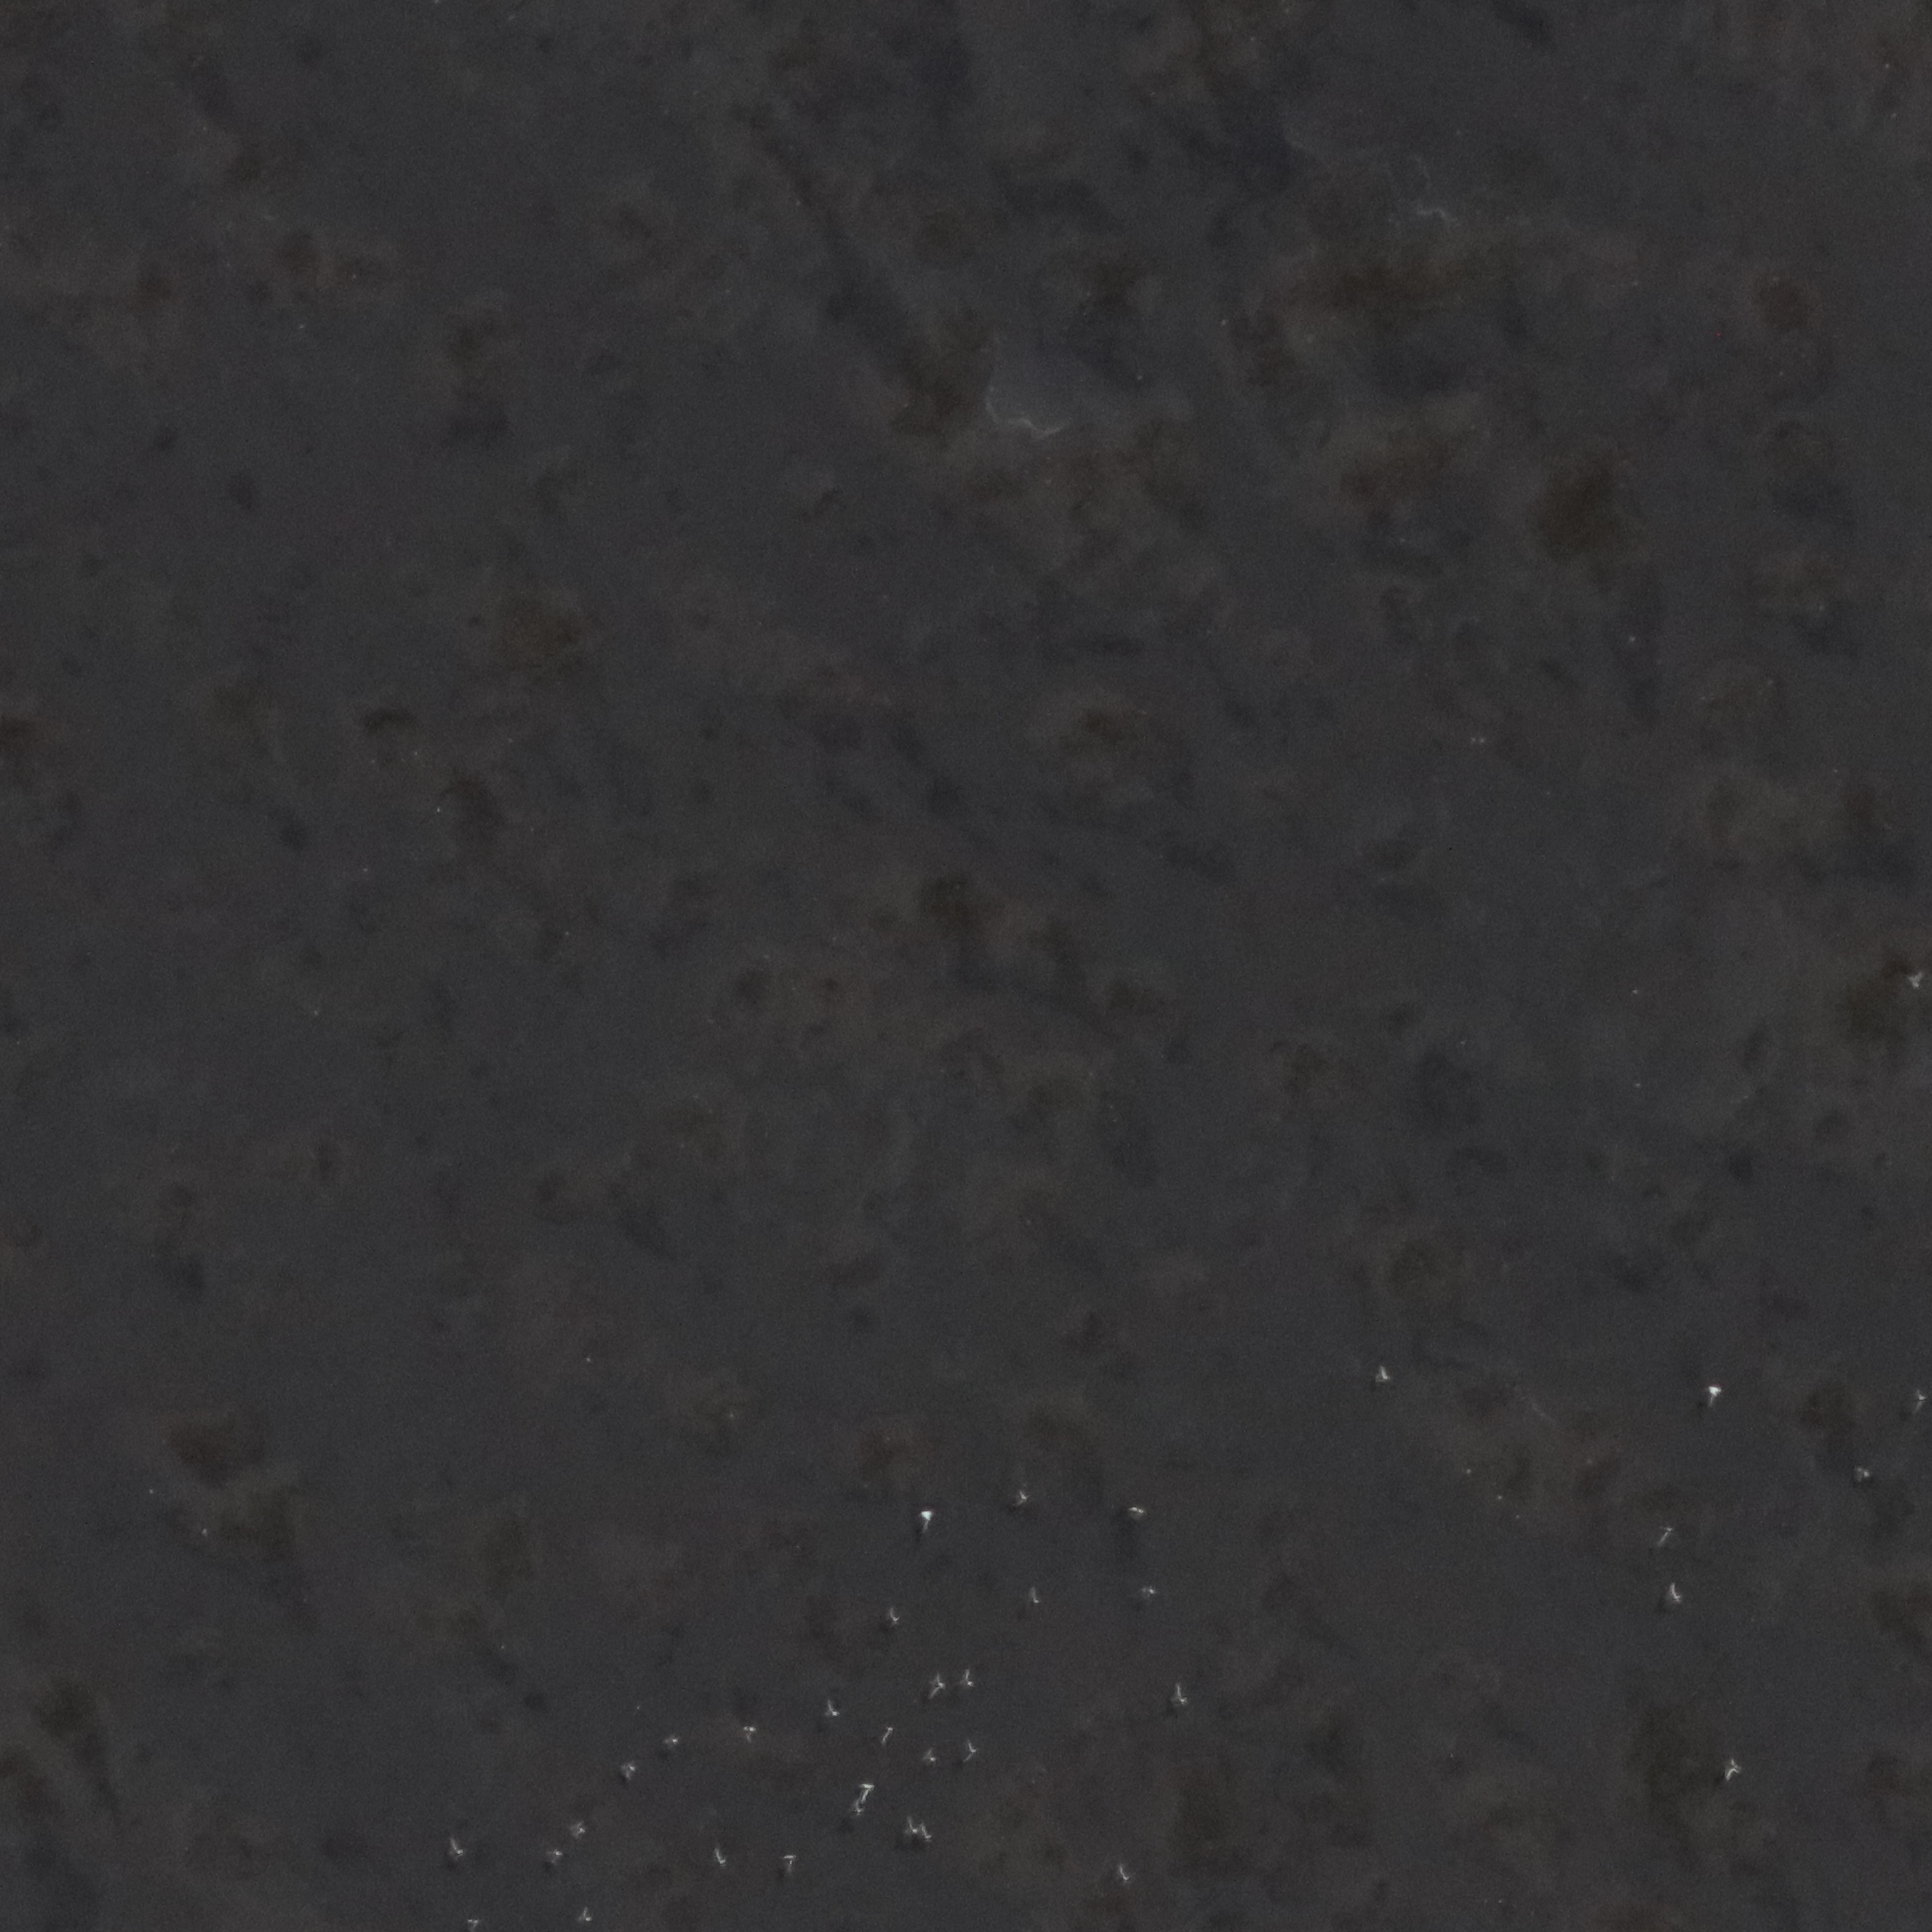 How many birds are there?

36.